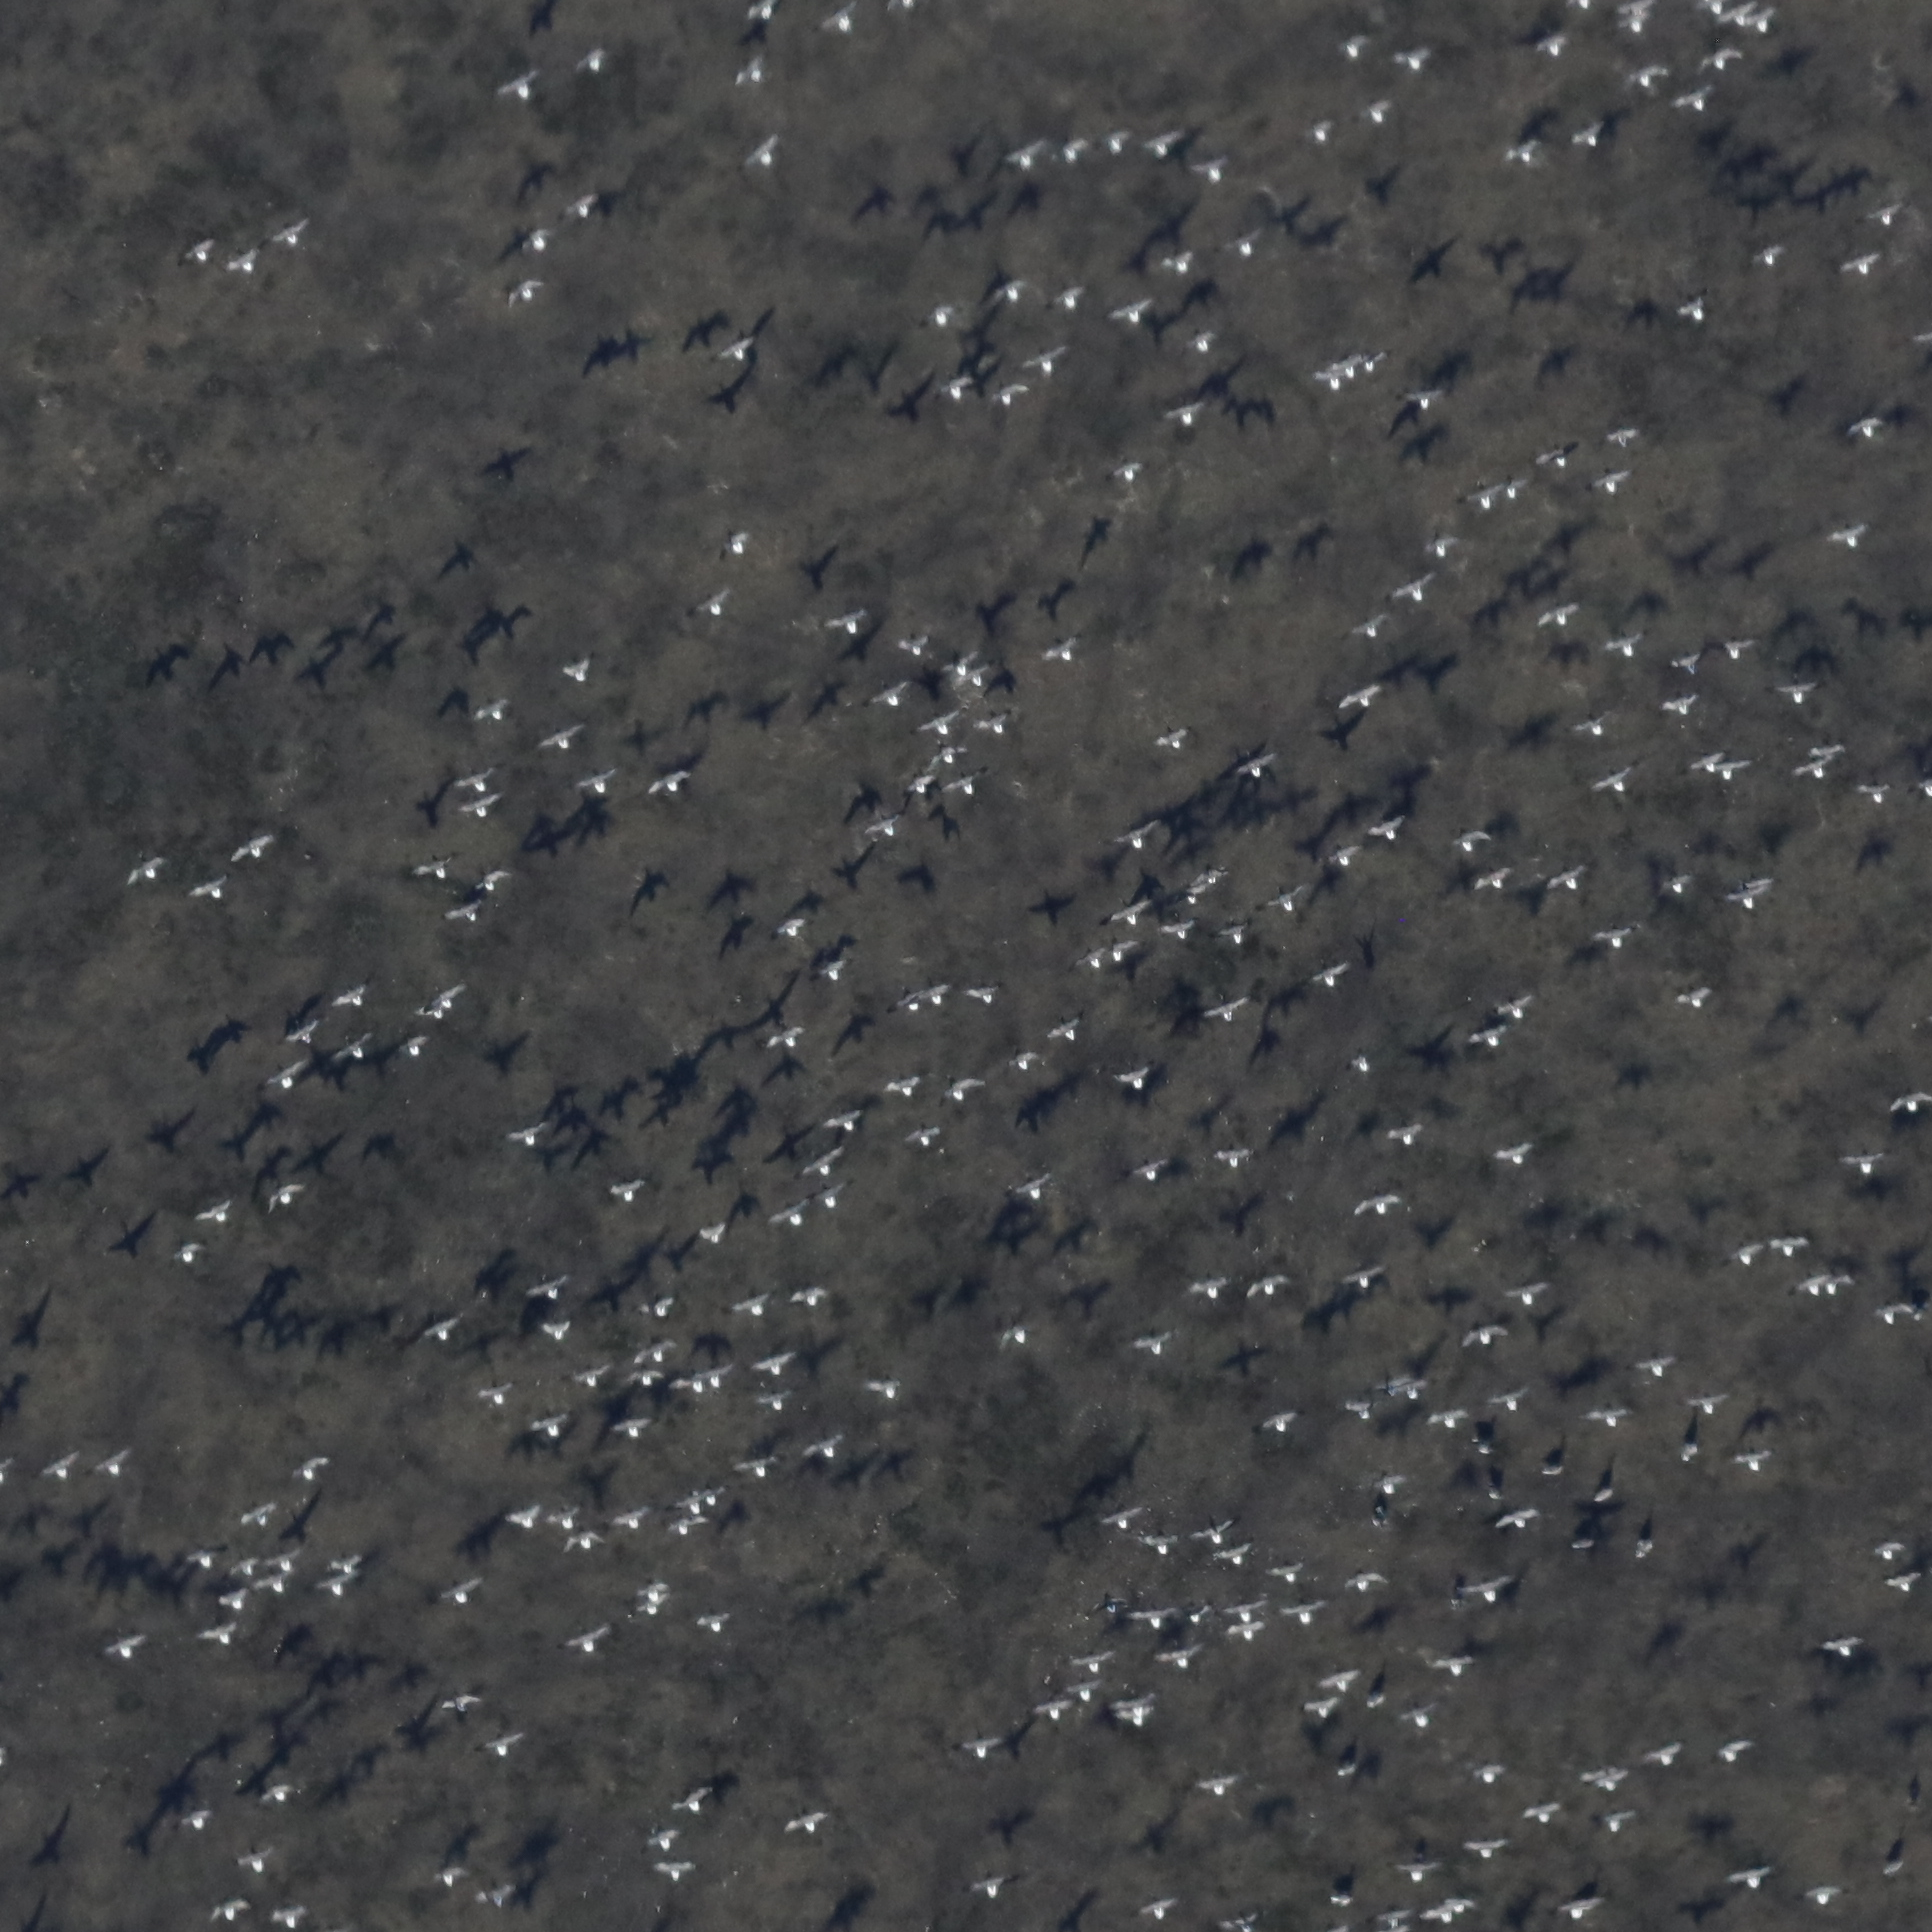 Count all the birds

312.